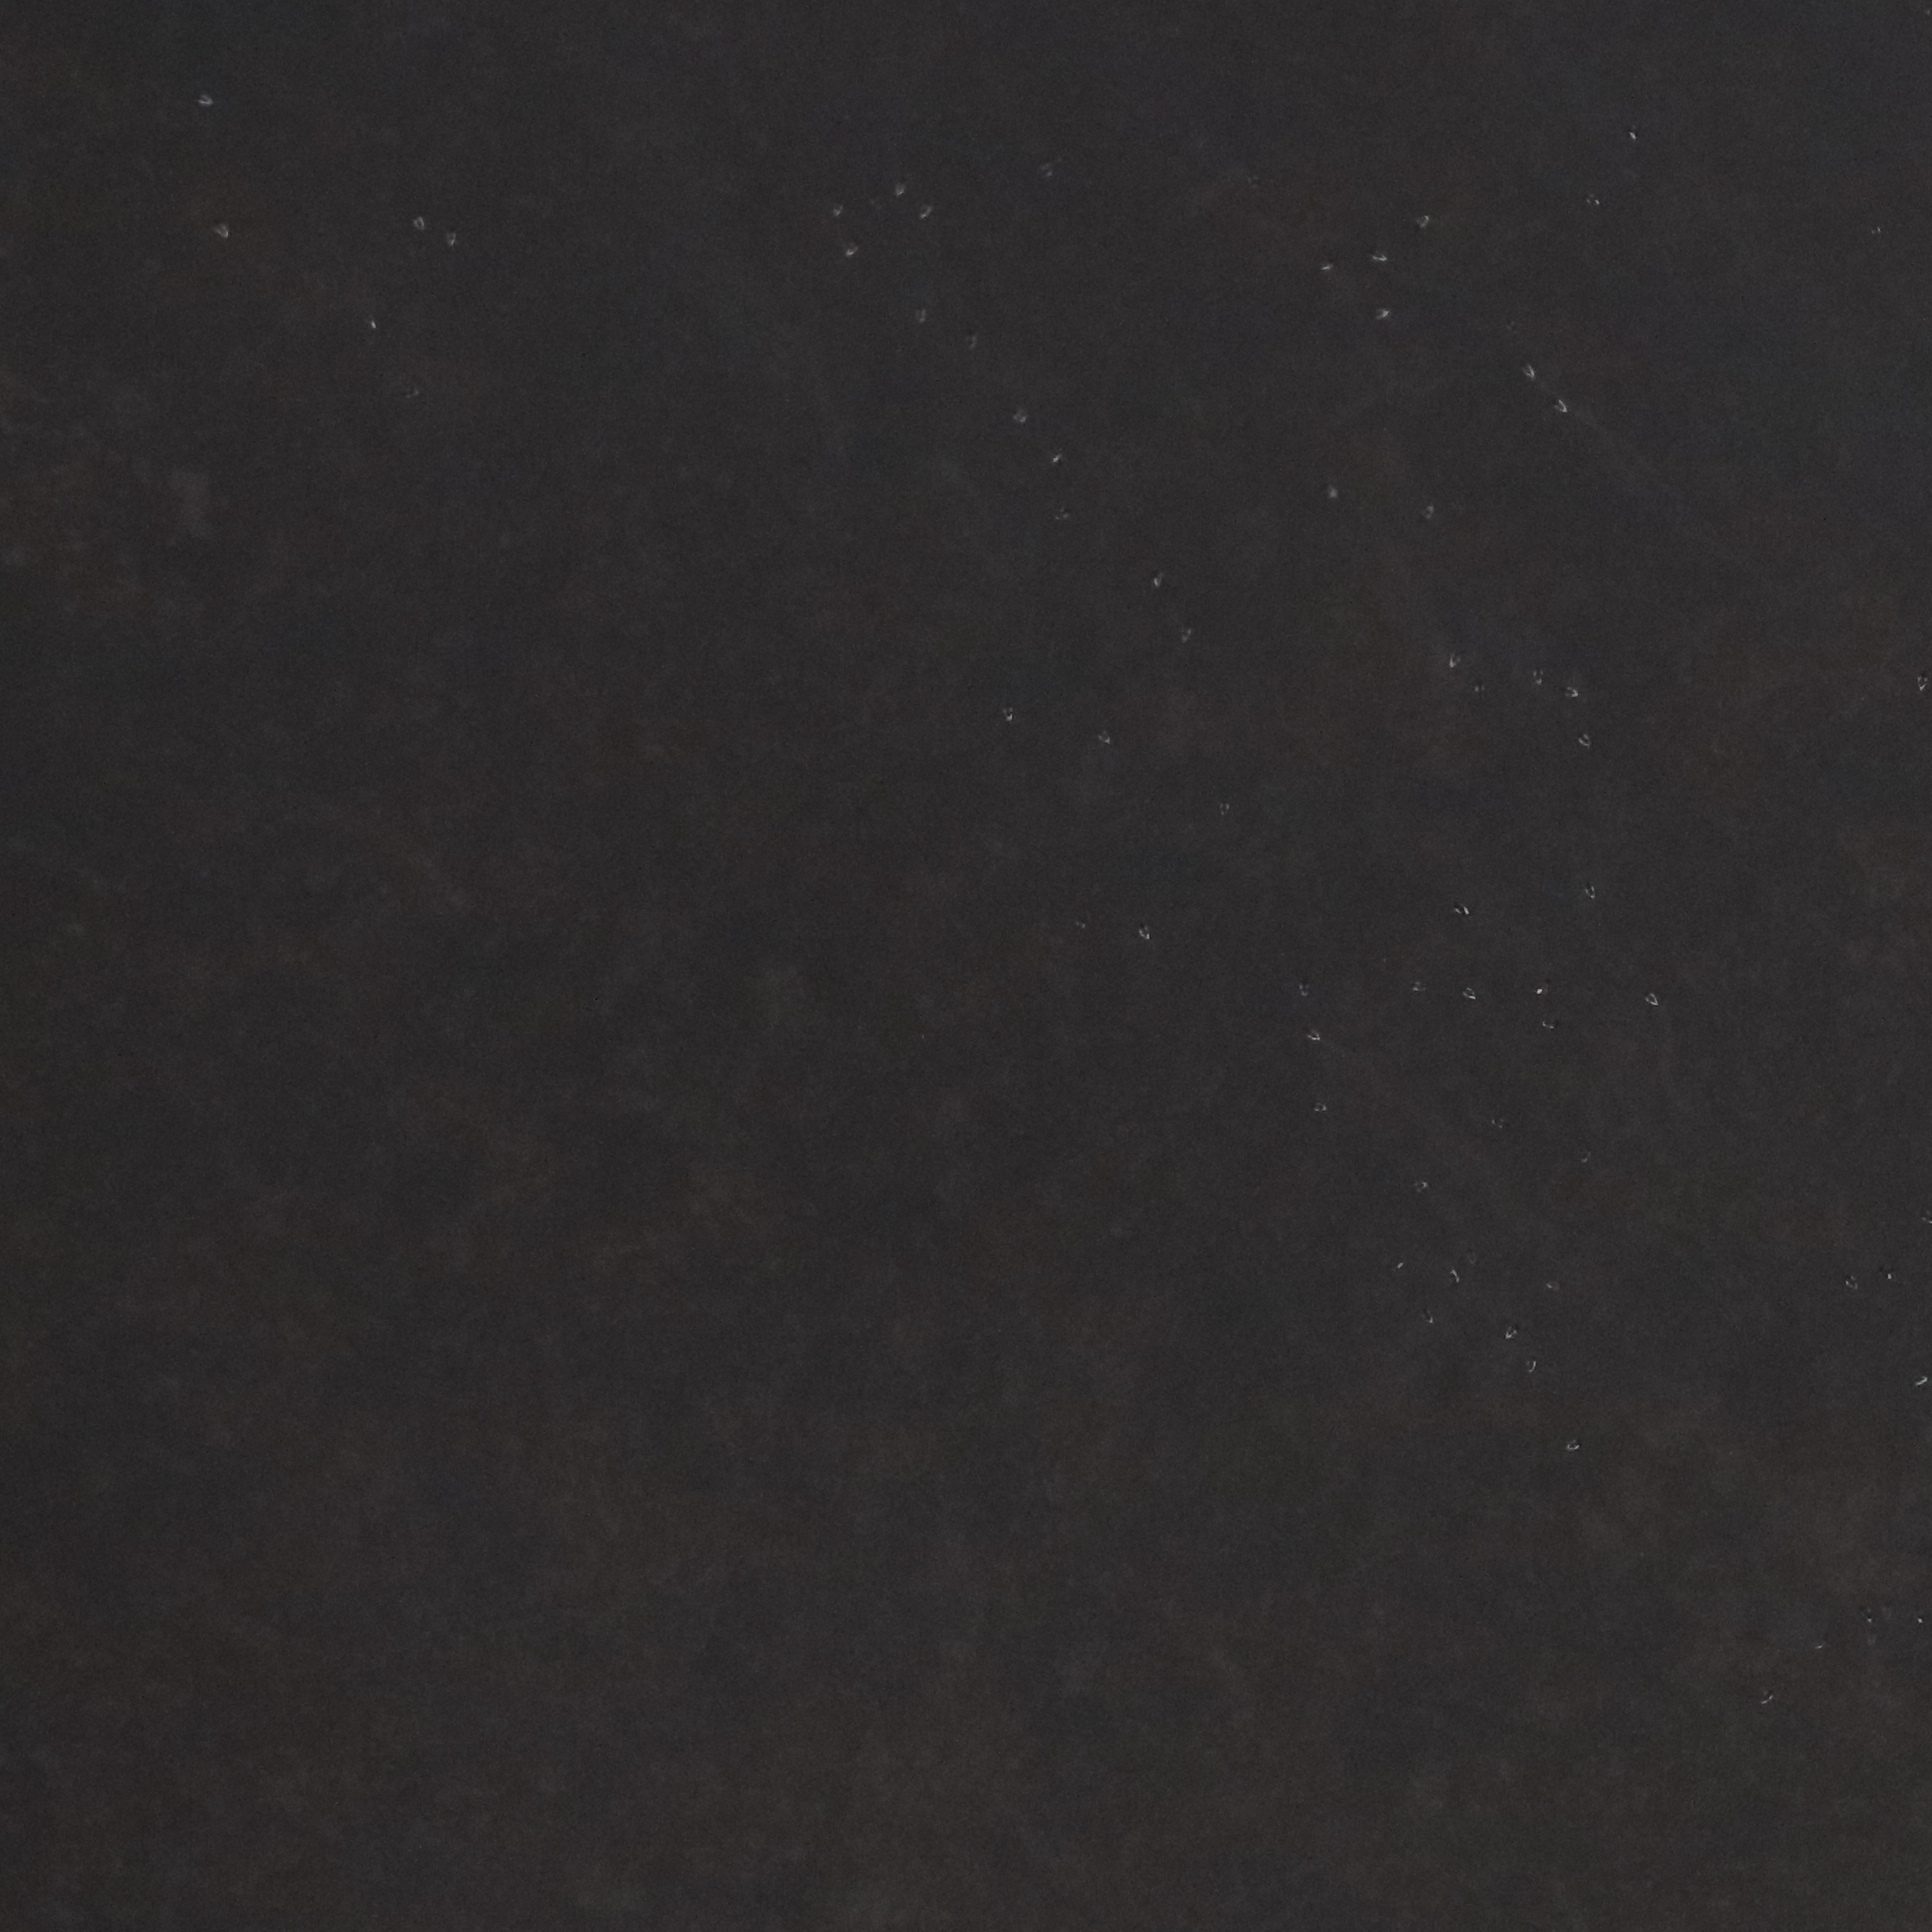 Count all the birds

71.